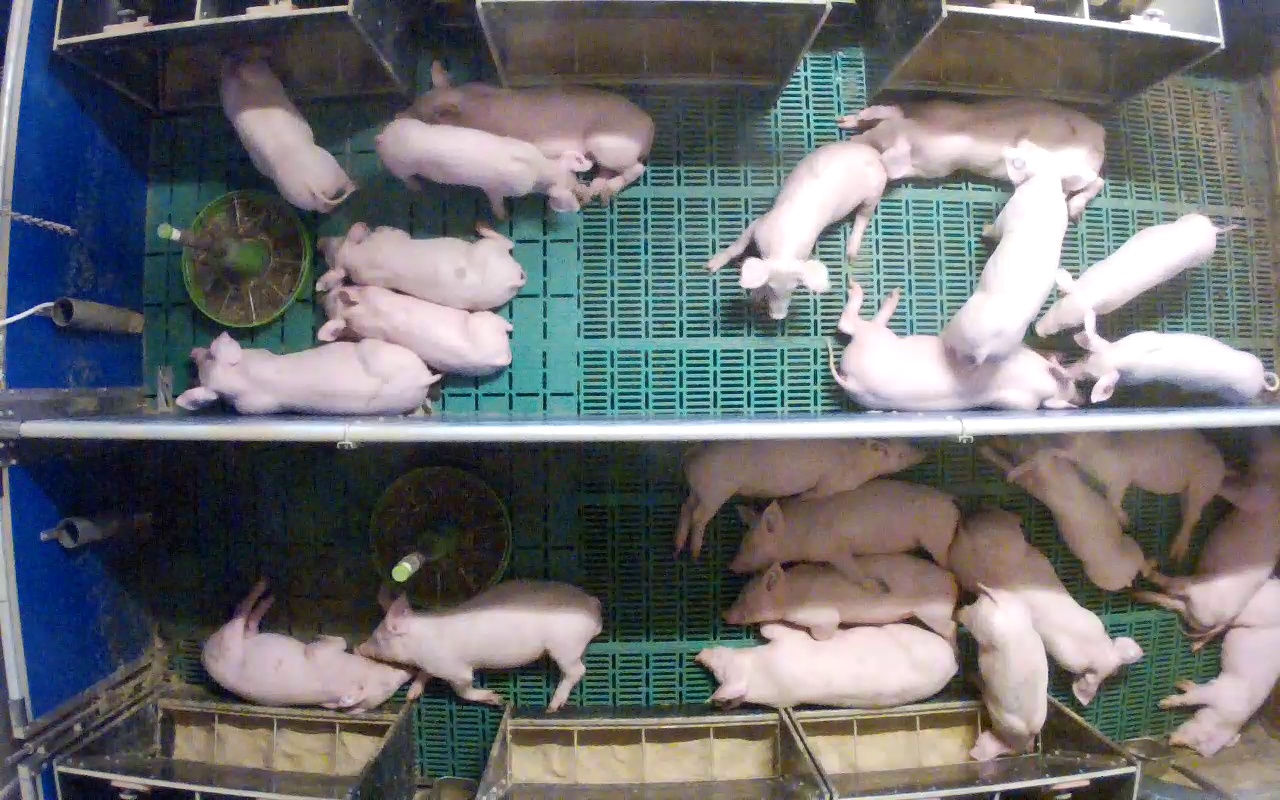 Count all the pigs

24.